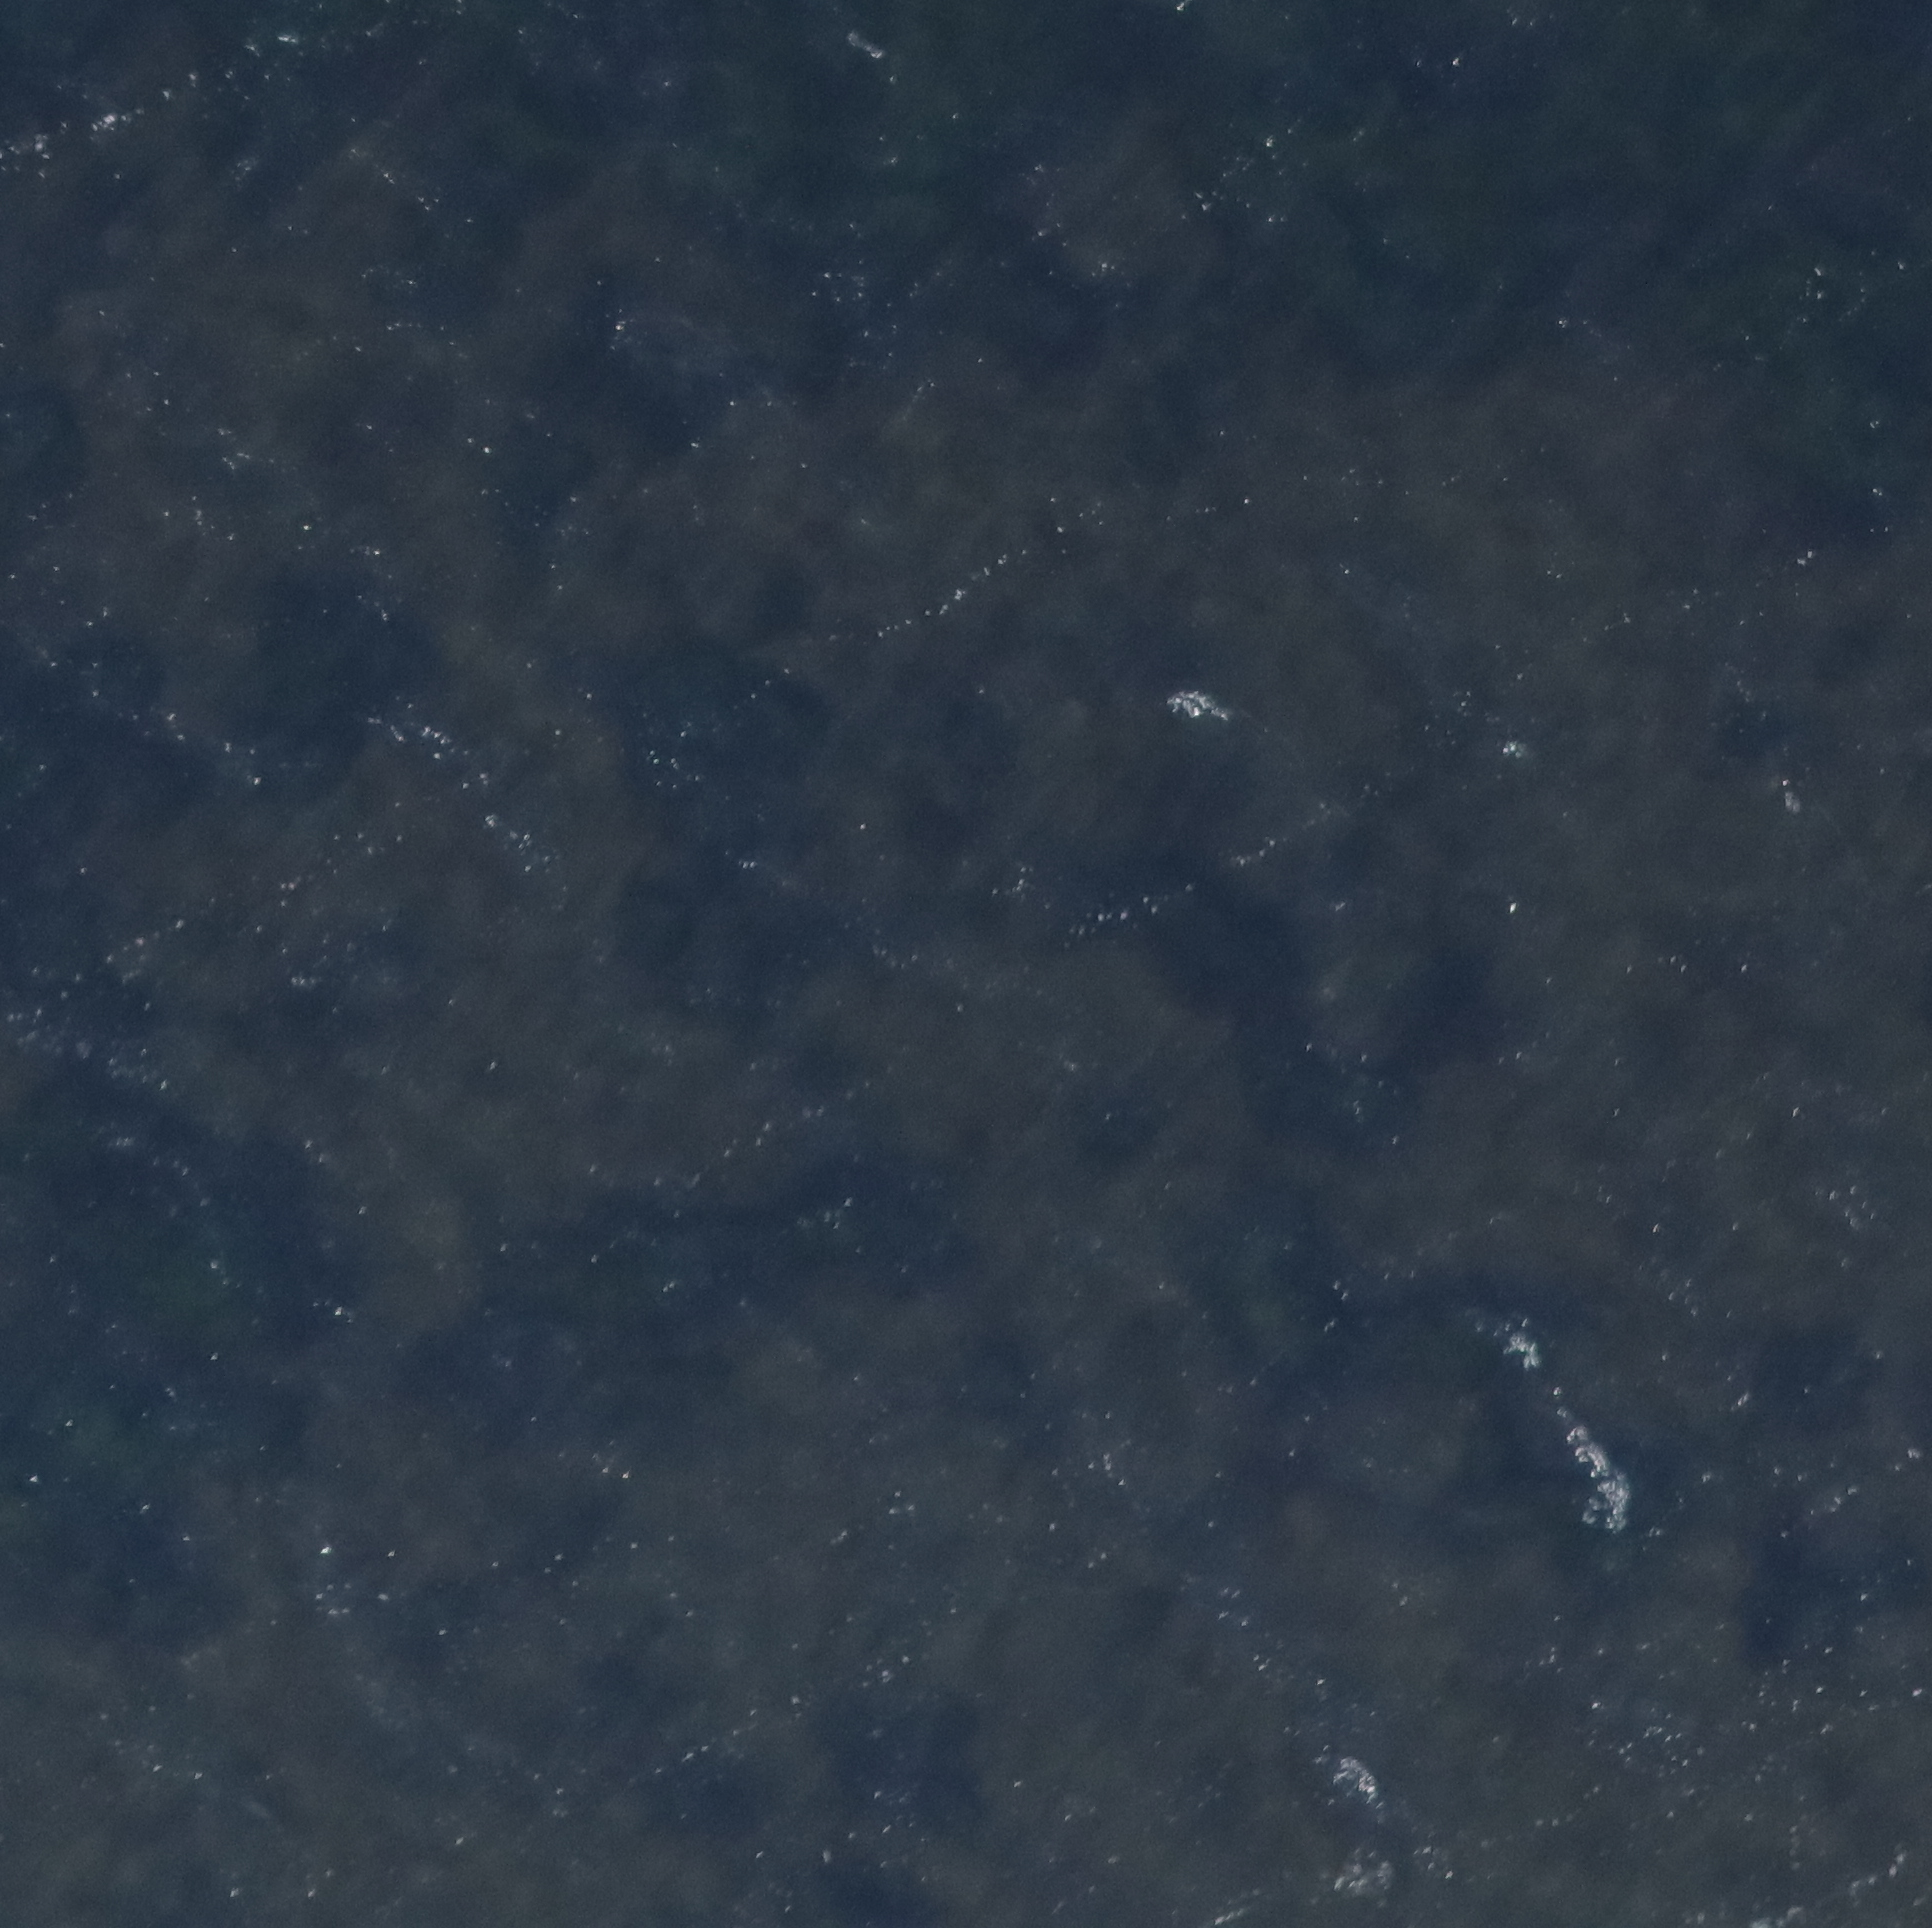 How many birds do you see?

0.